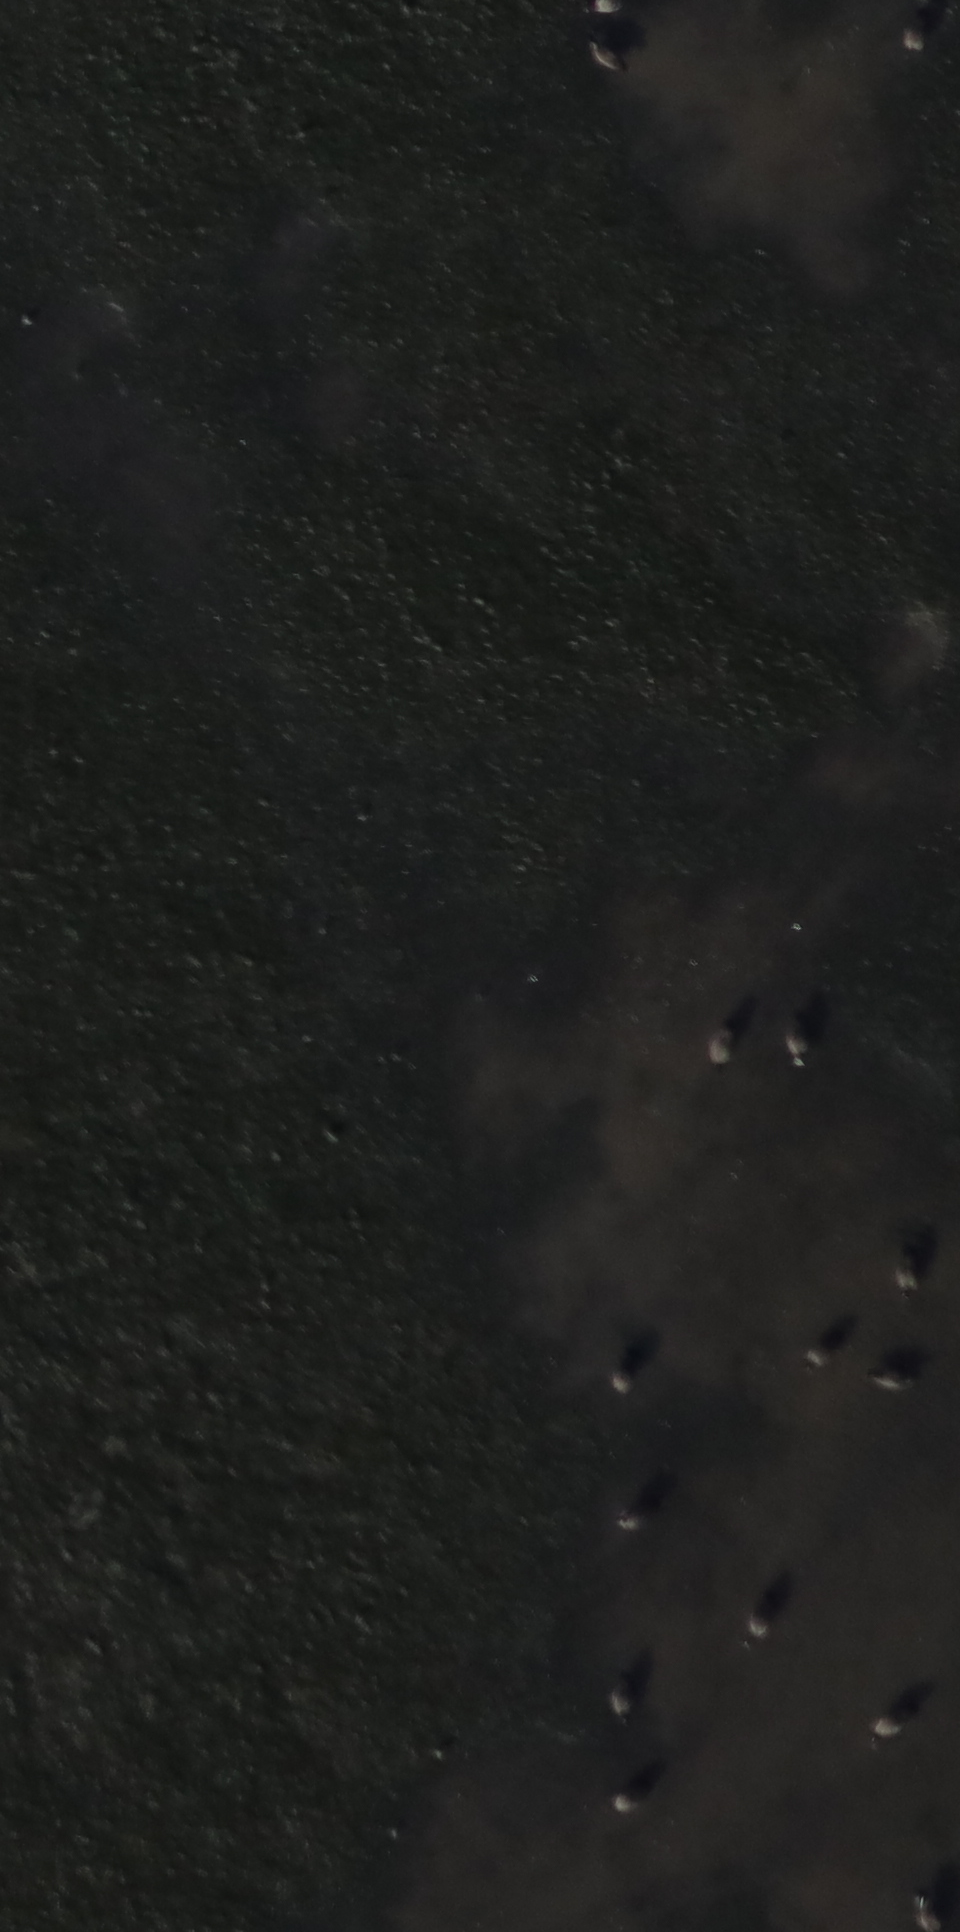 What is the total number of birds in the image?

14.